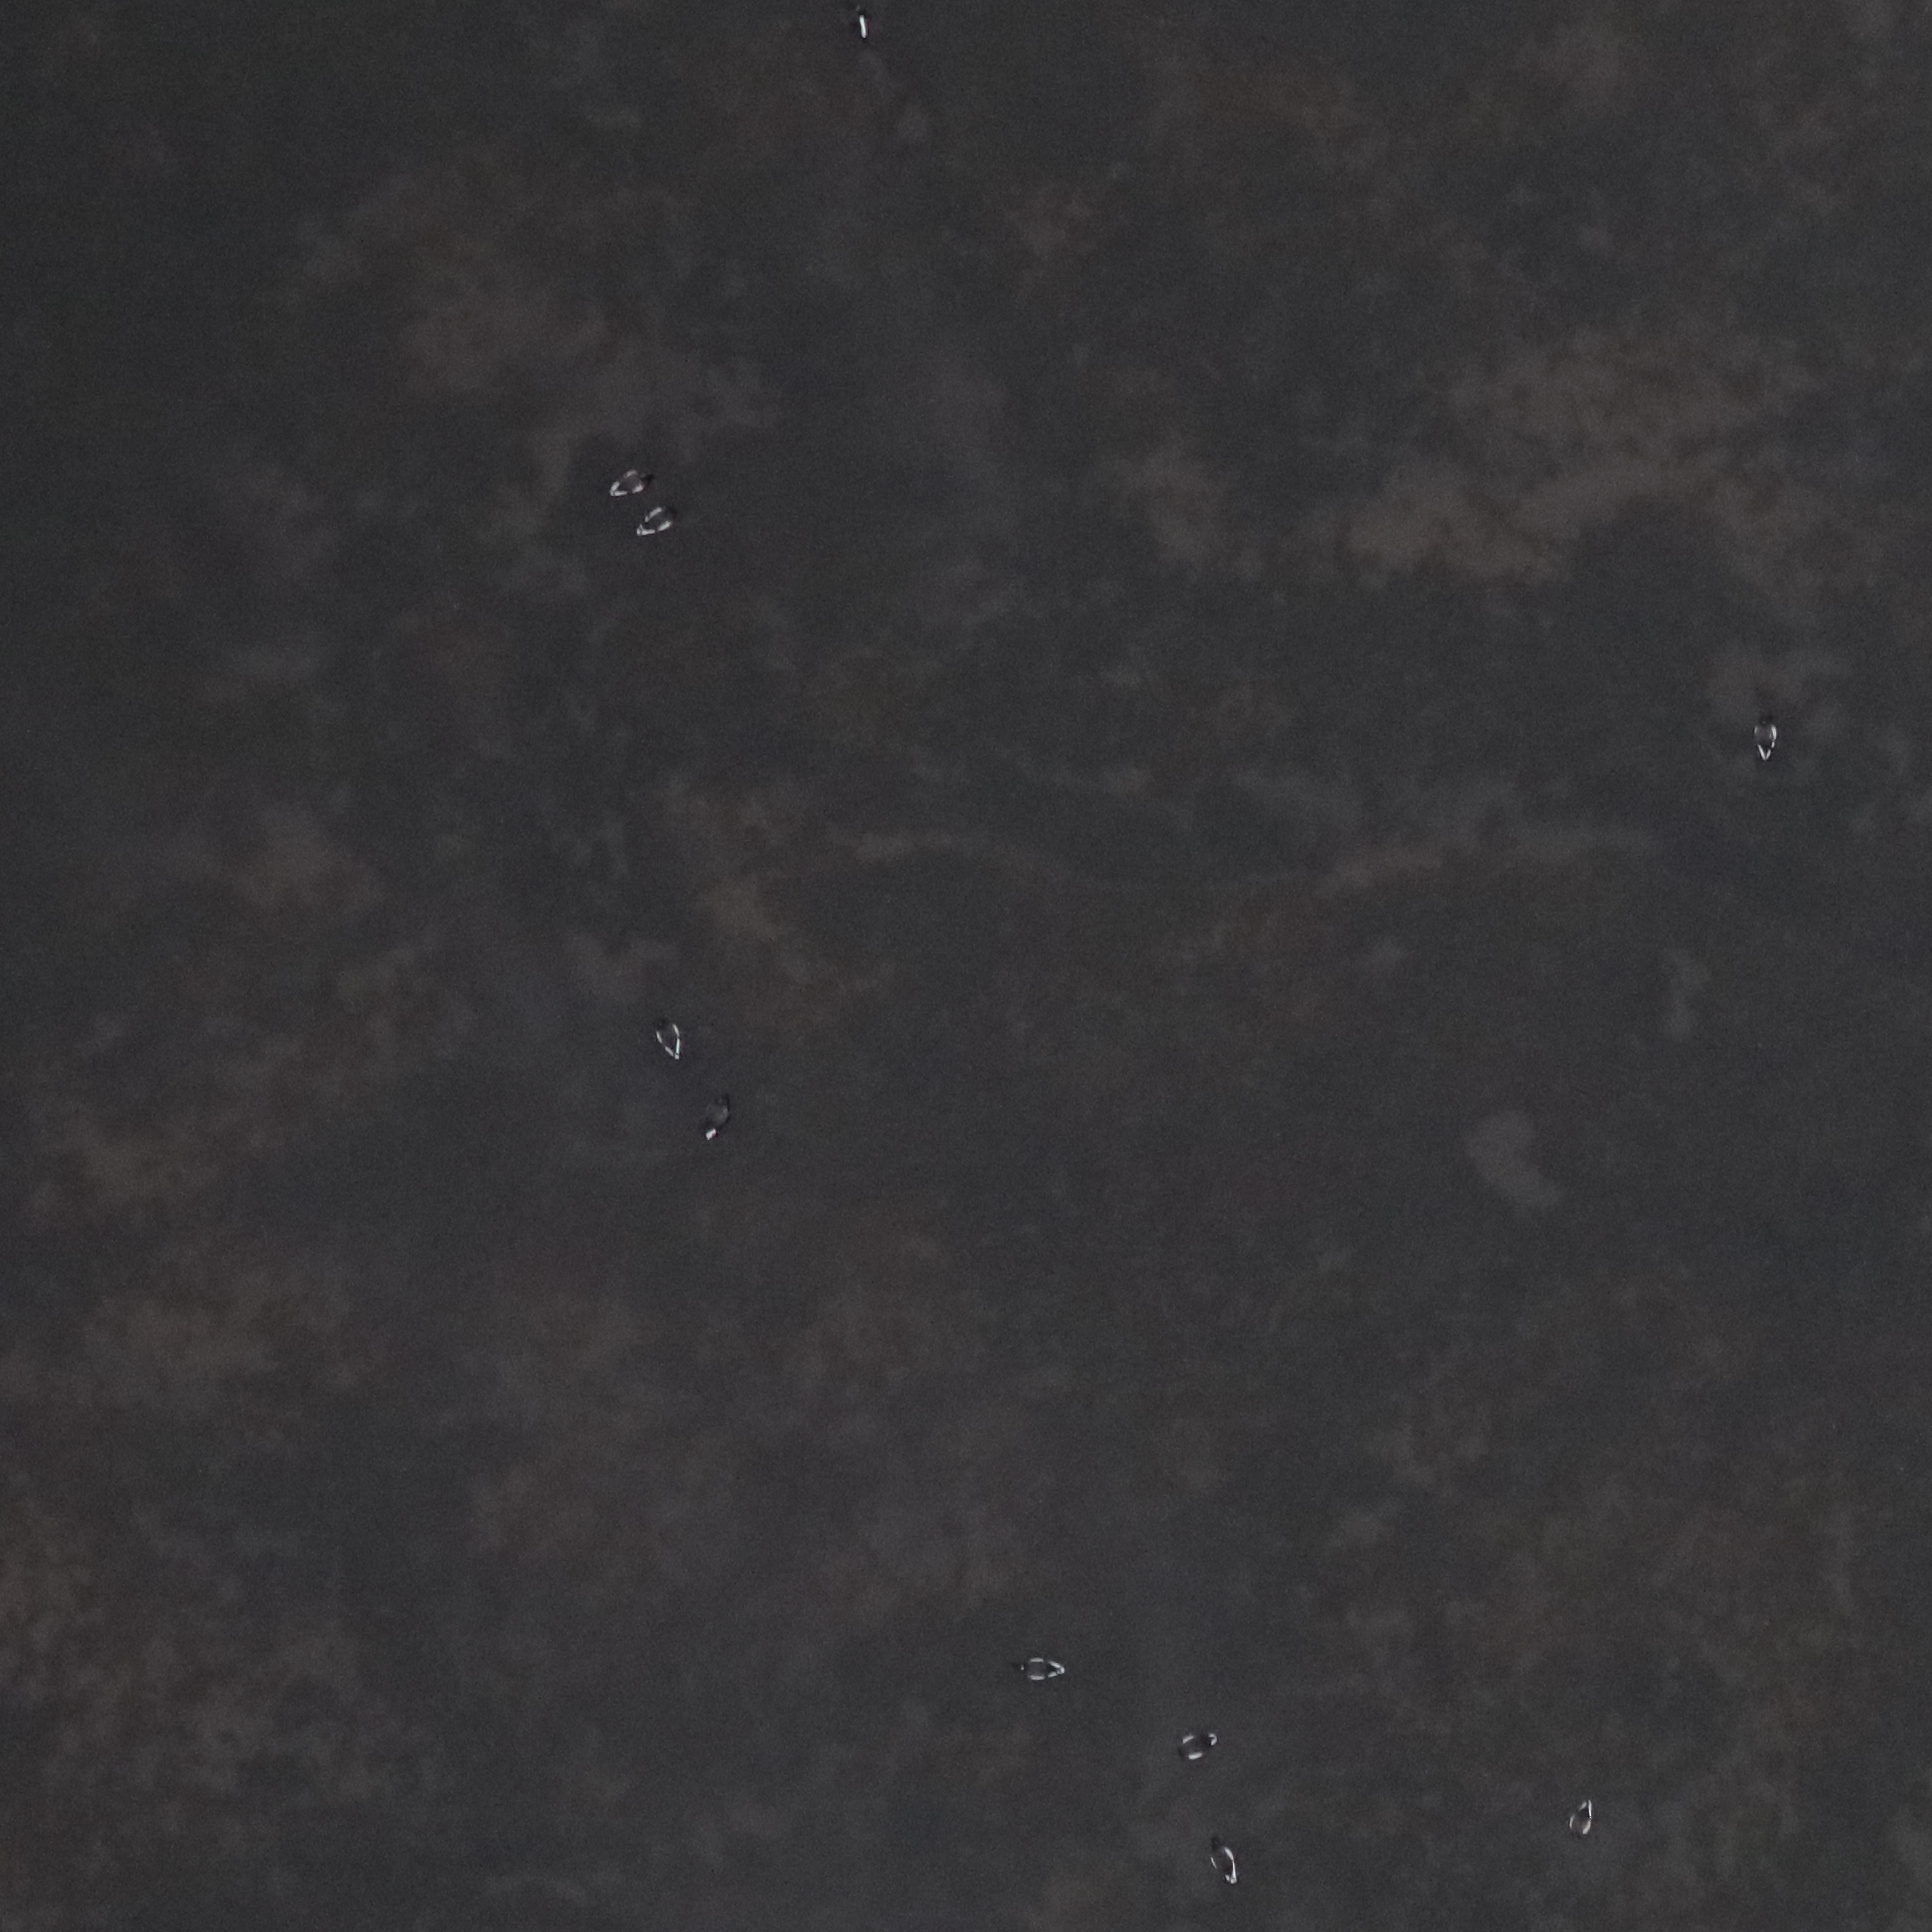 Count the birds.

10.